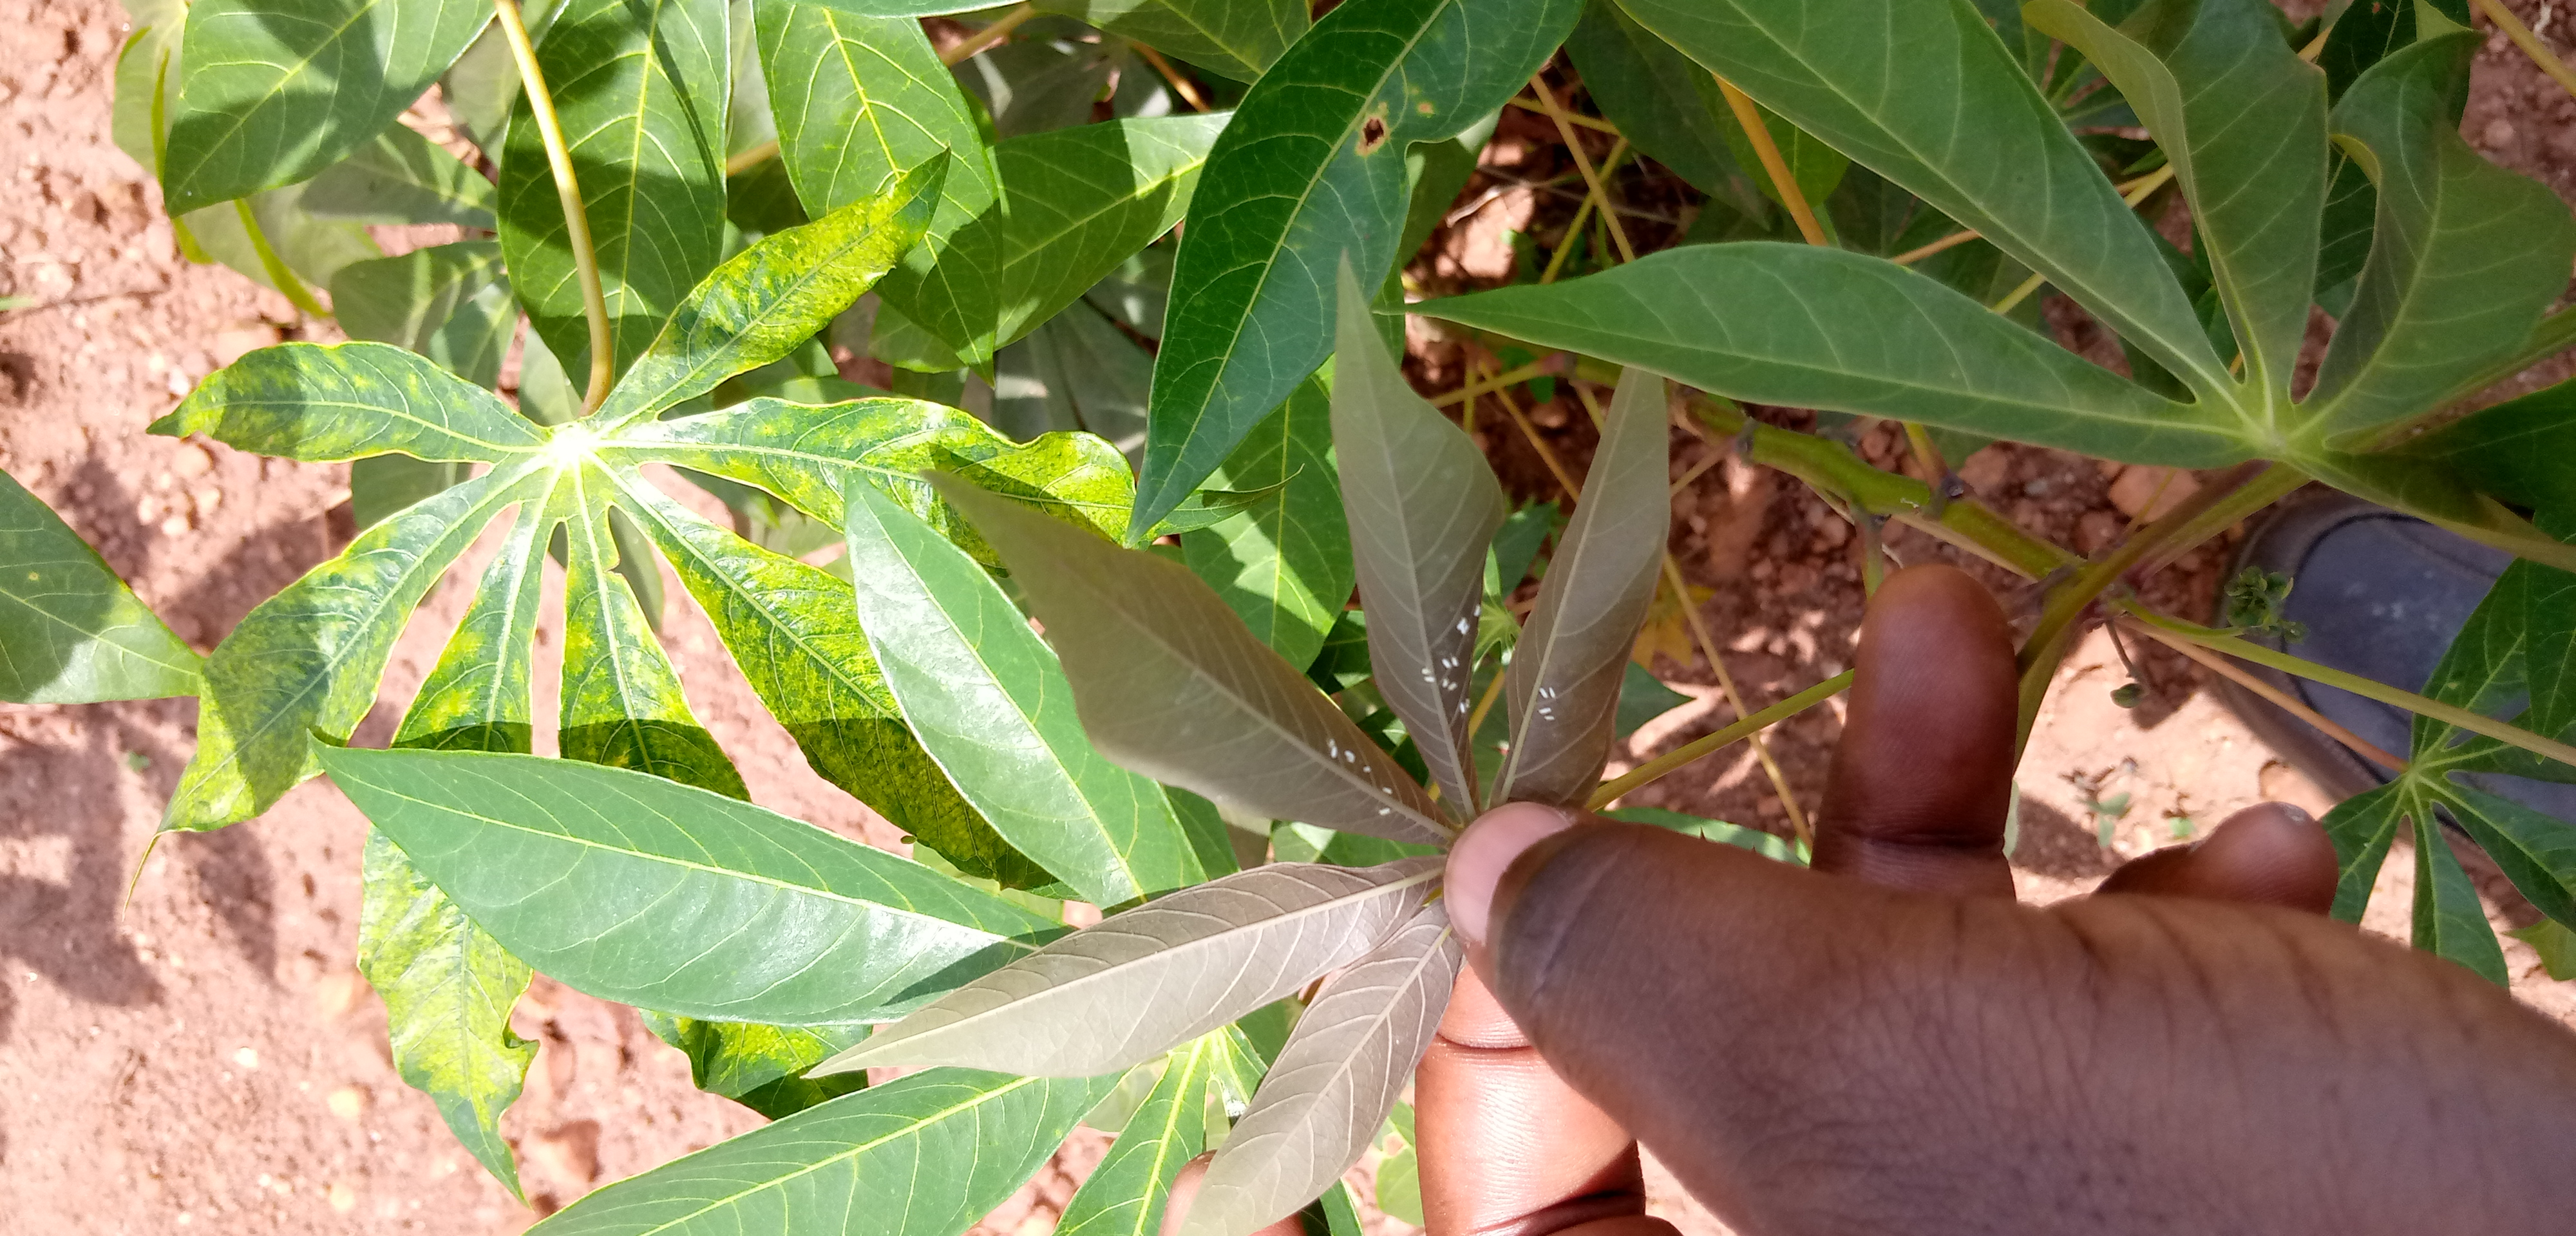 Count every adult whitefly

21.